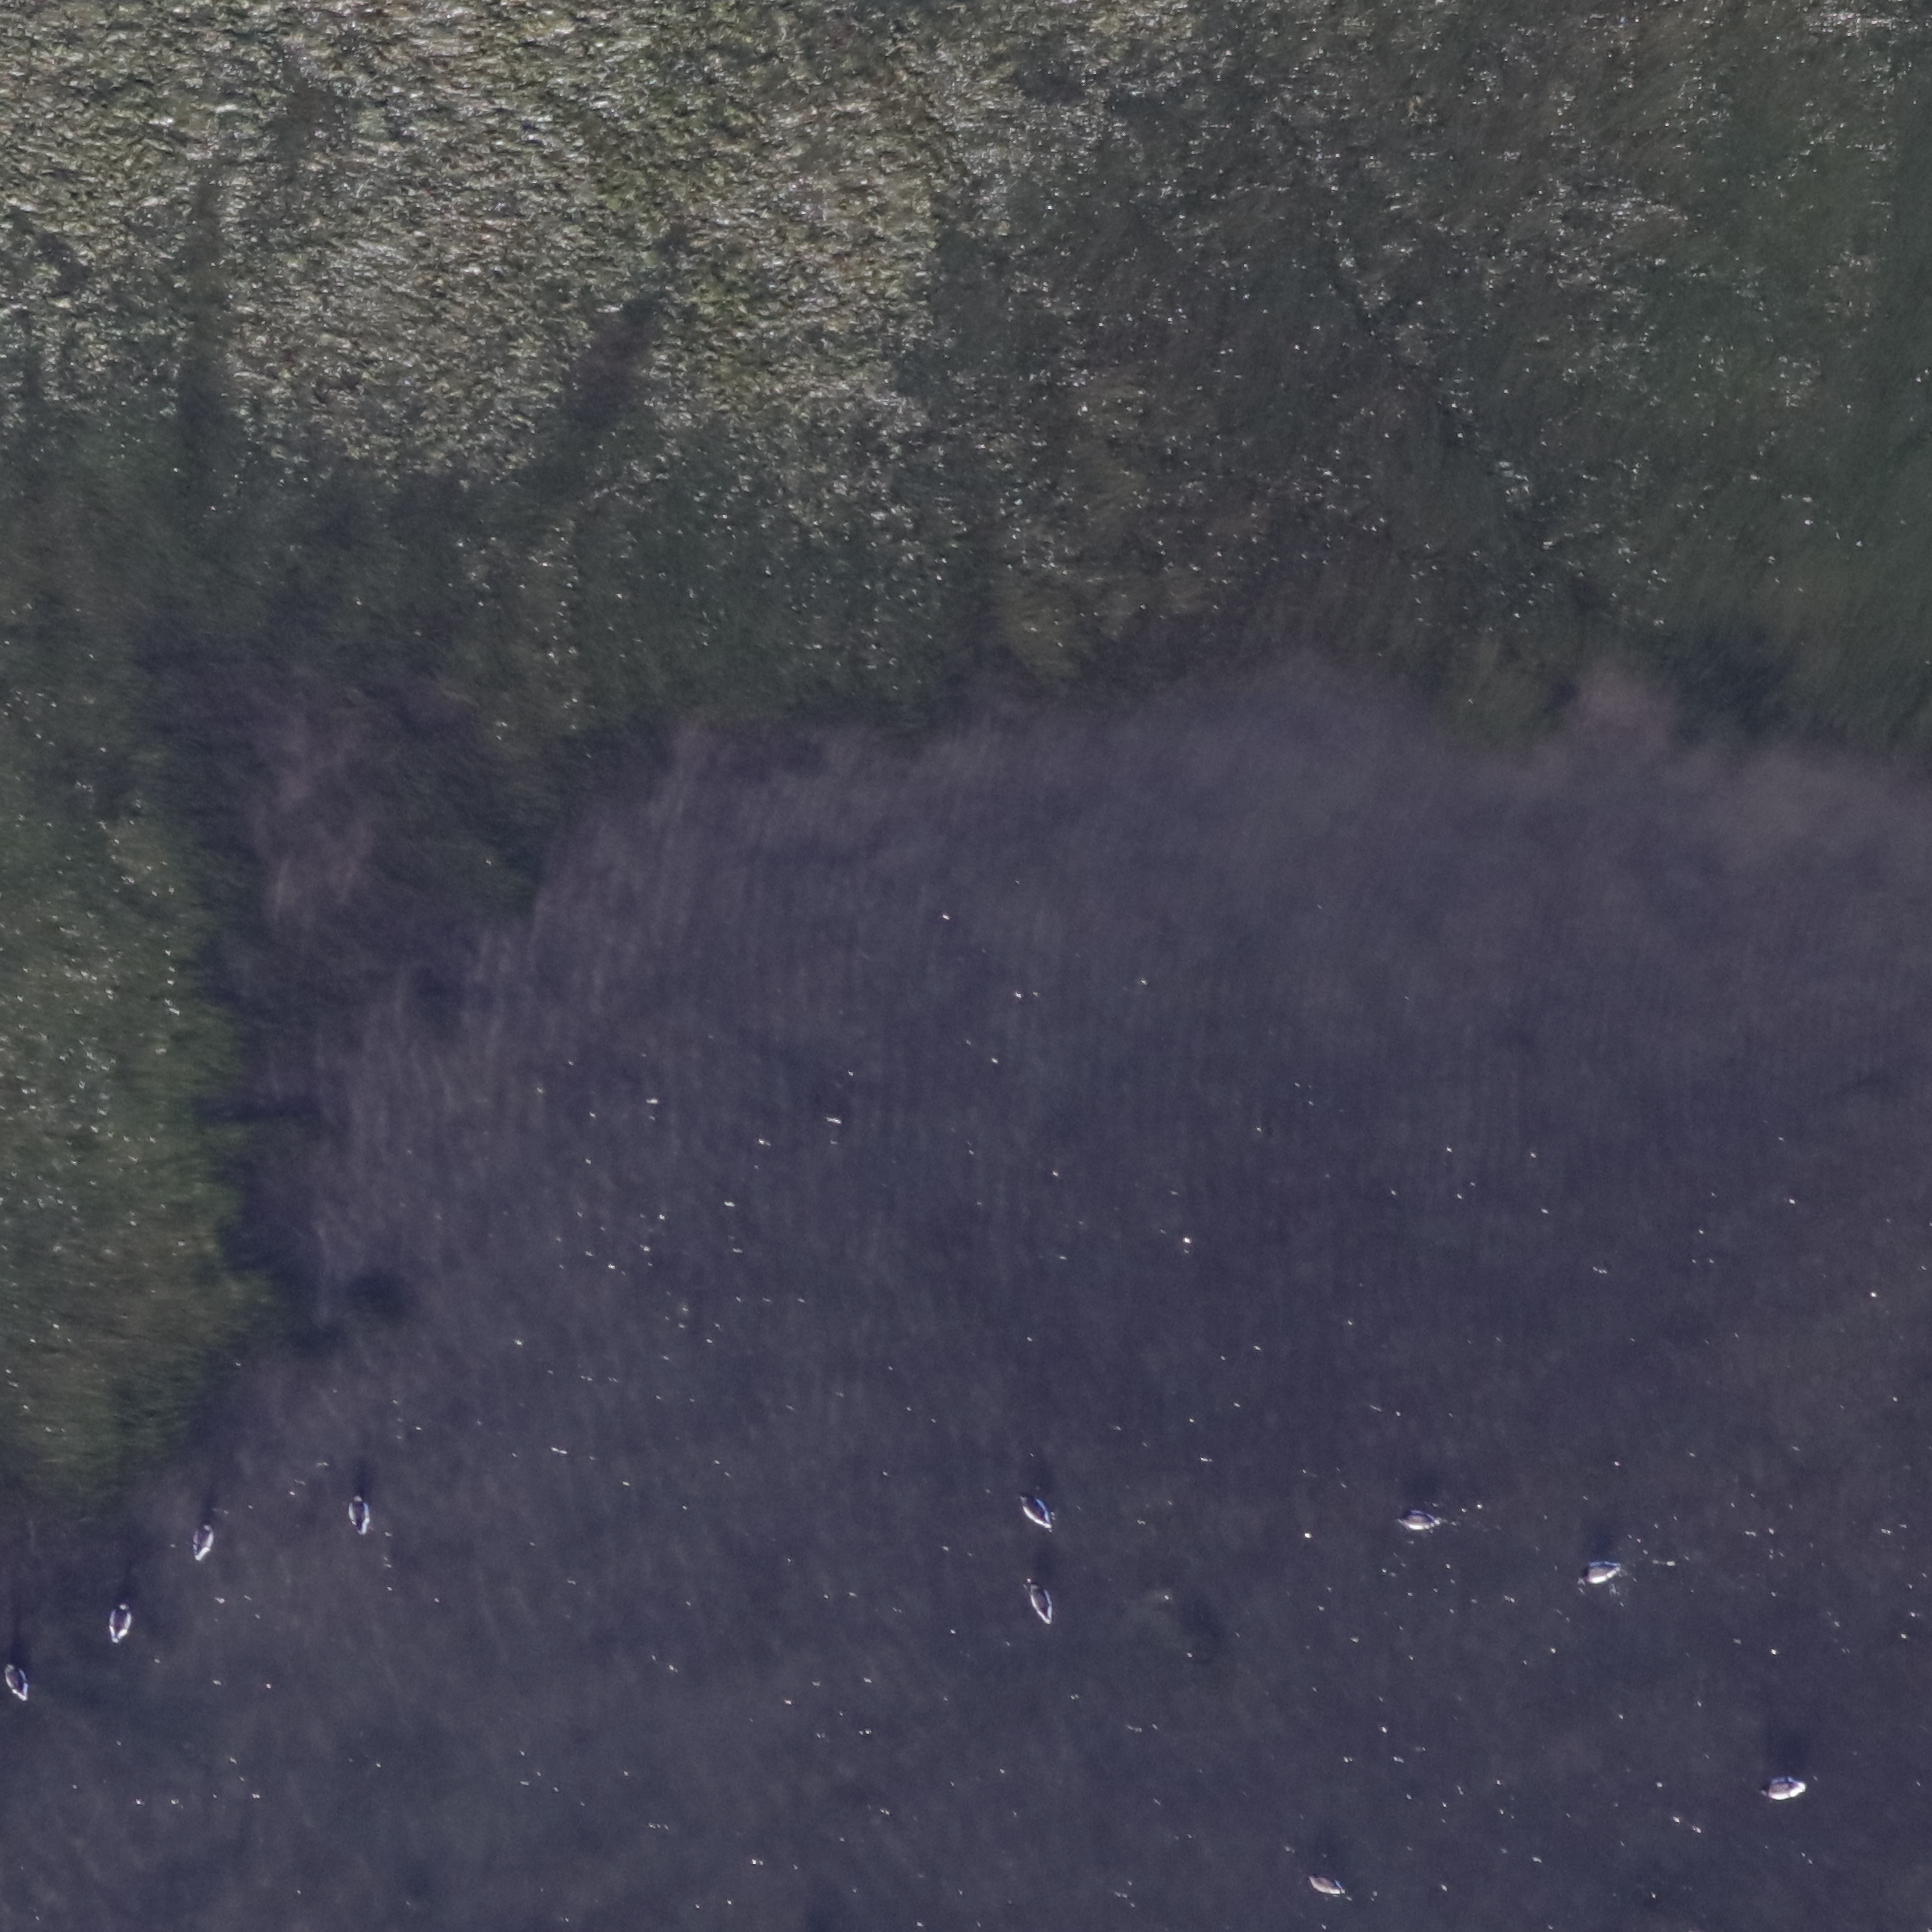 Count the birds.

10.